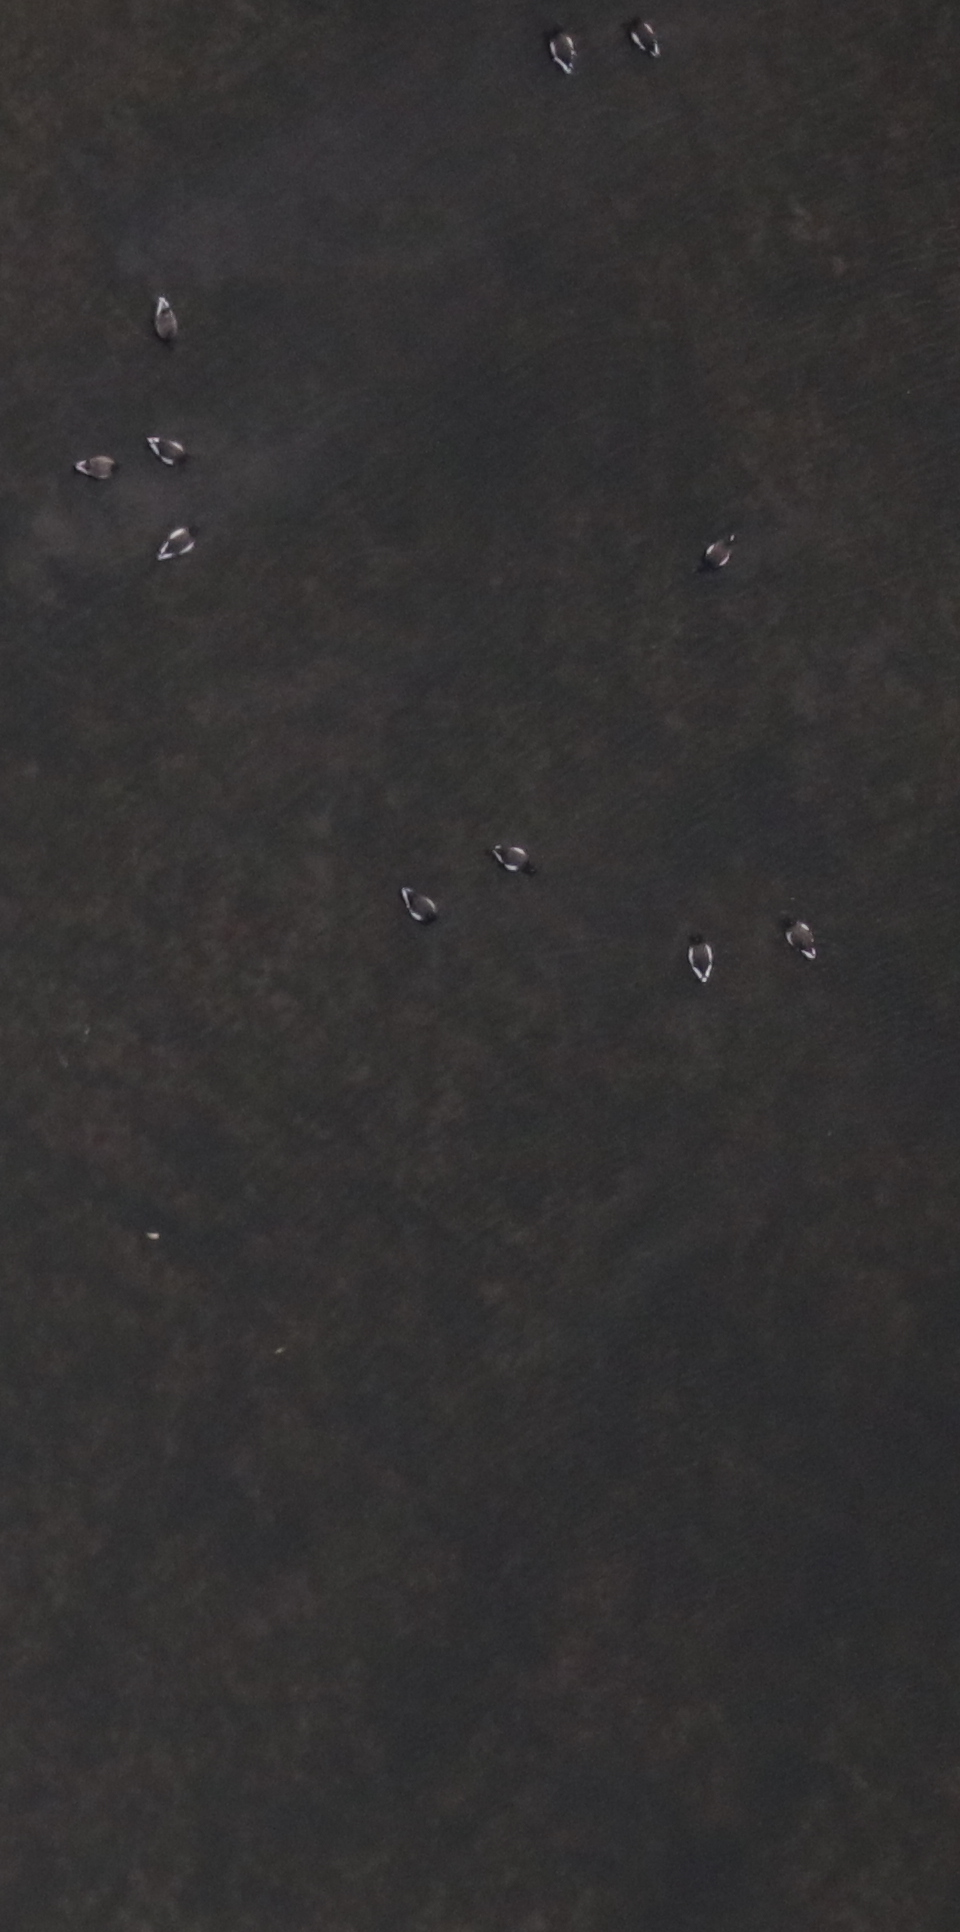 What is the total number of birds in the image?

11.